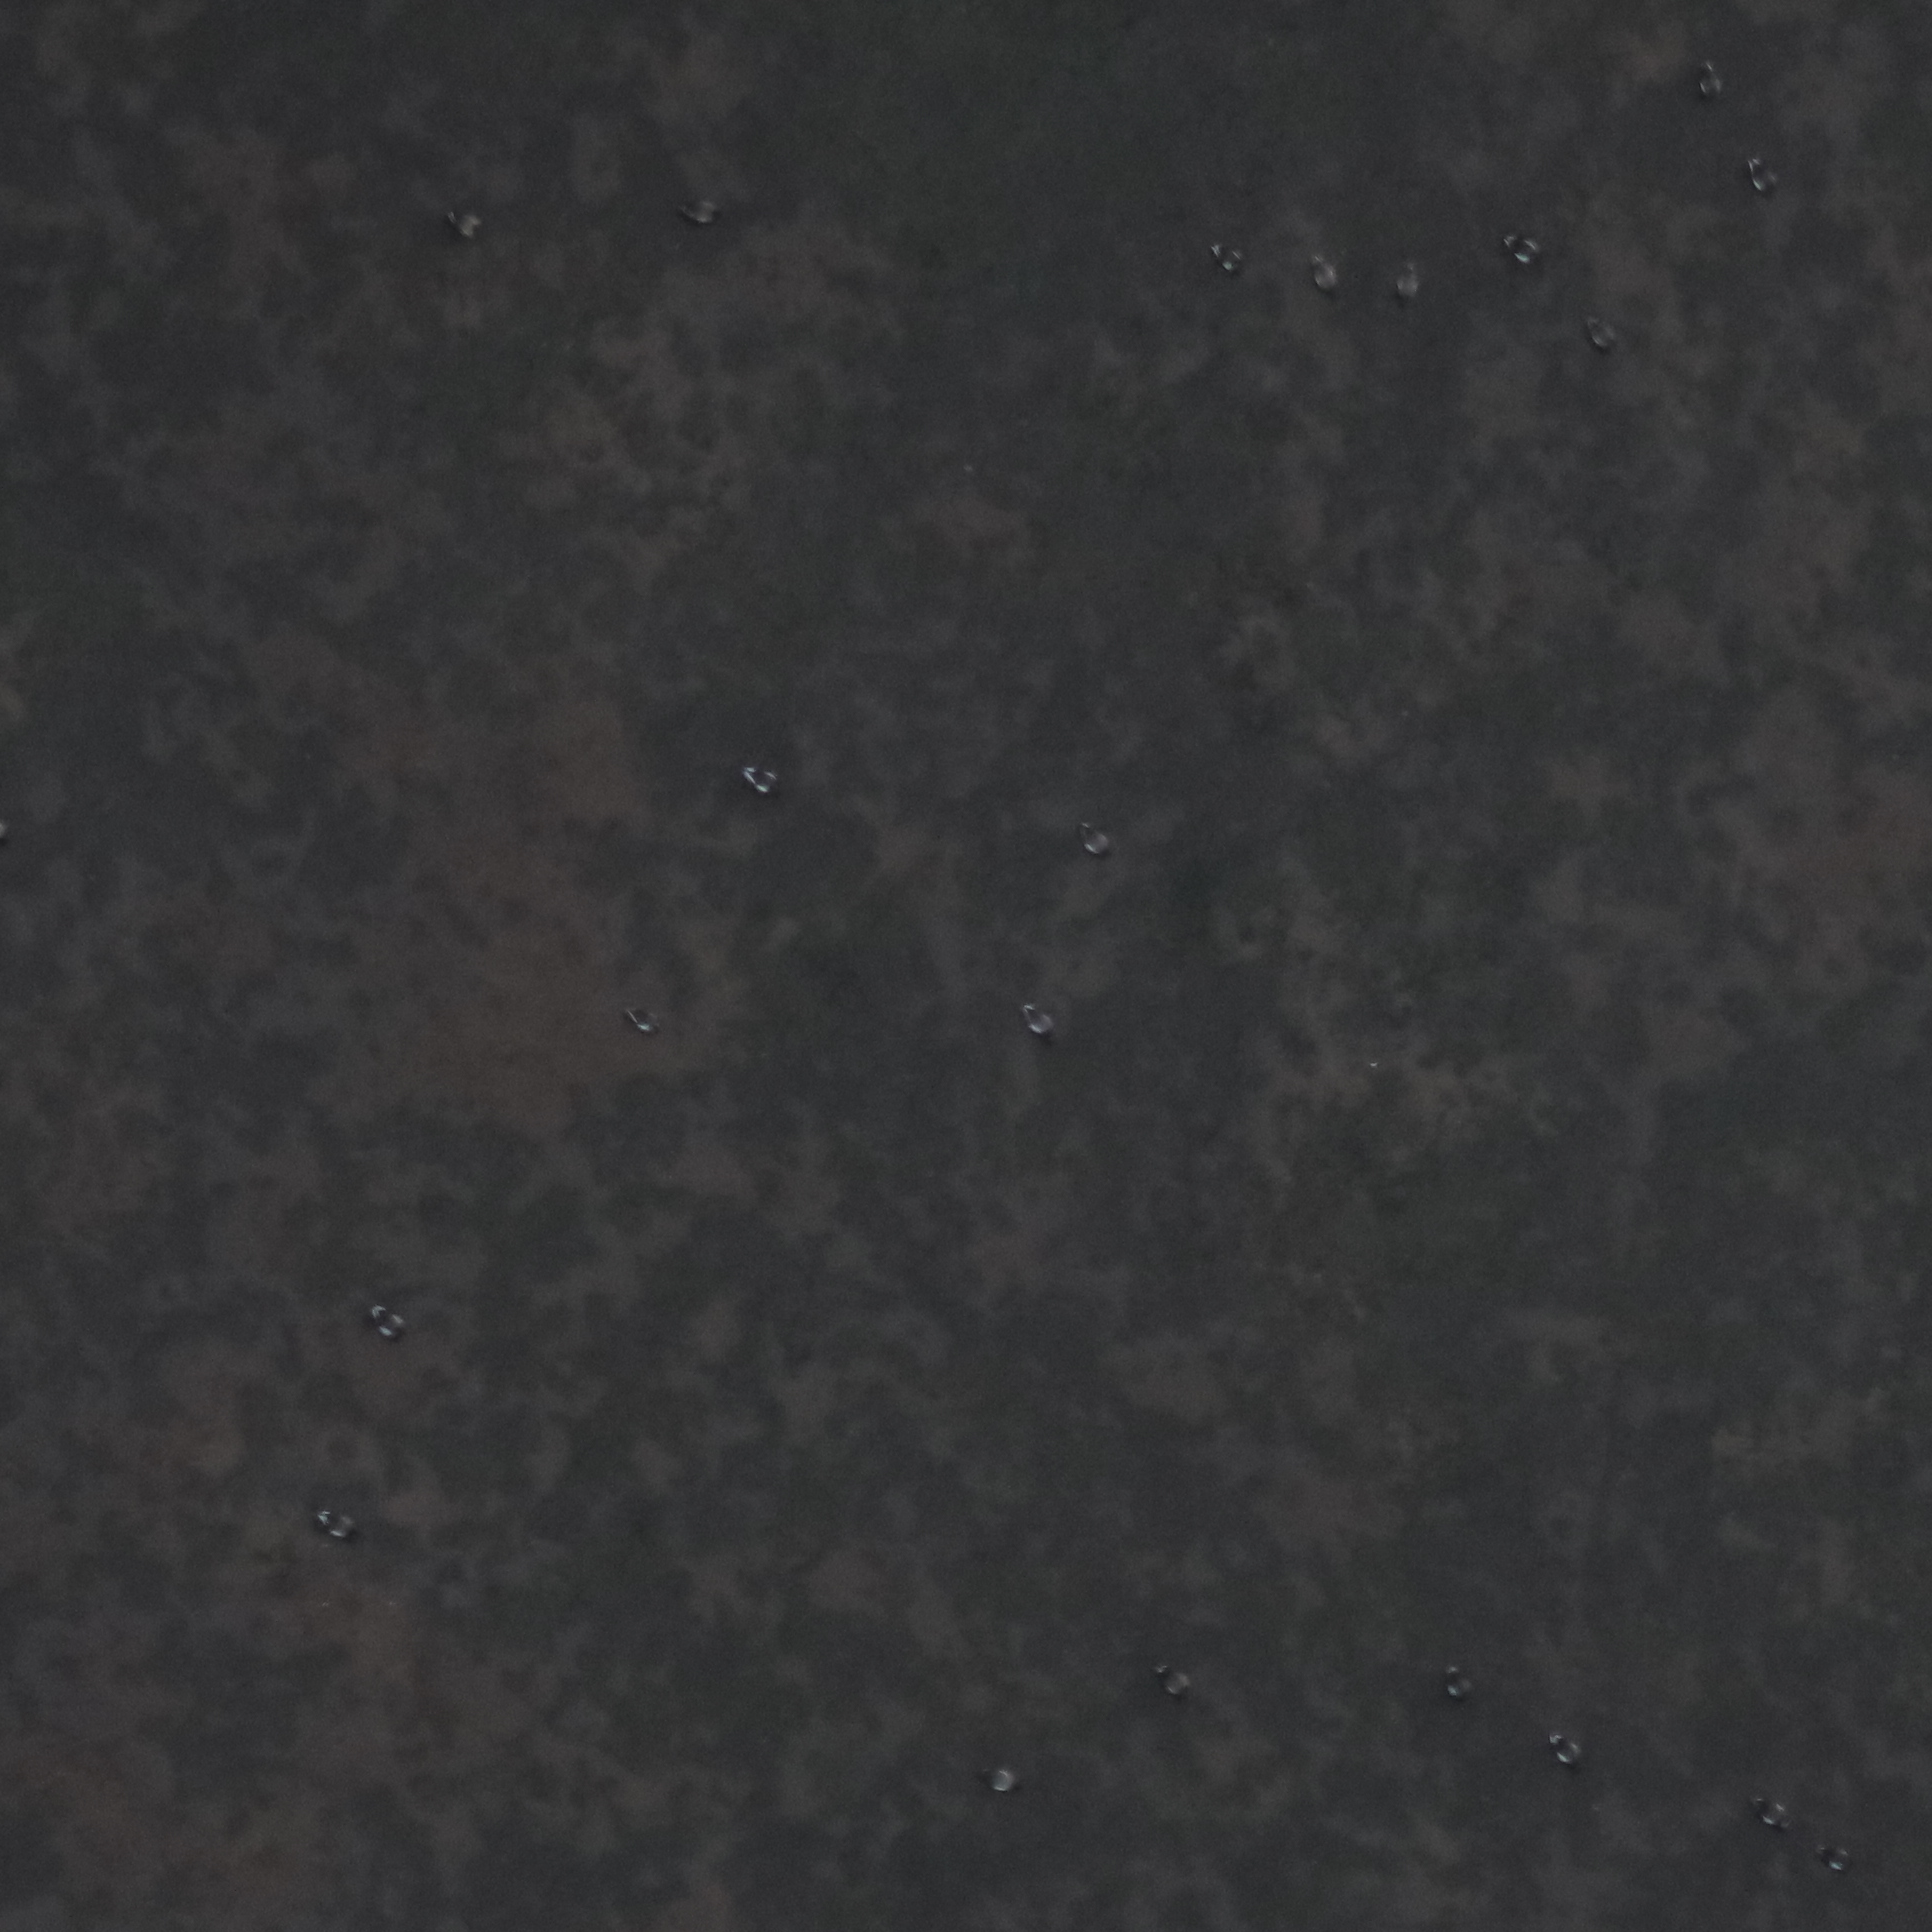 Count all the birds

21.